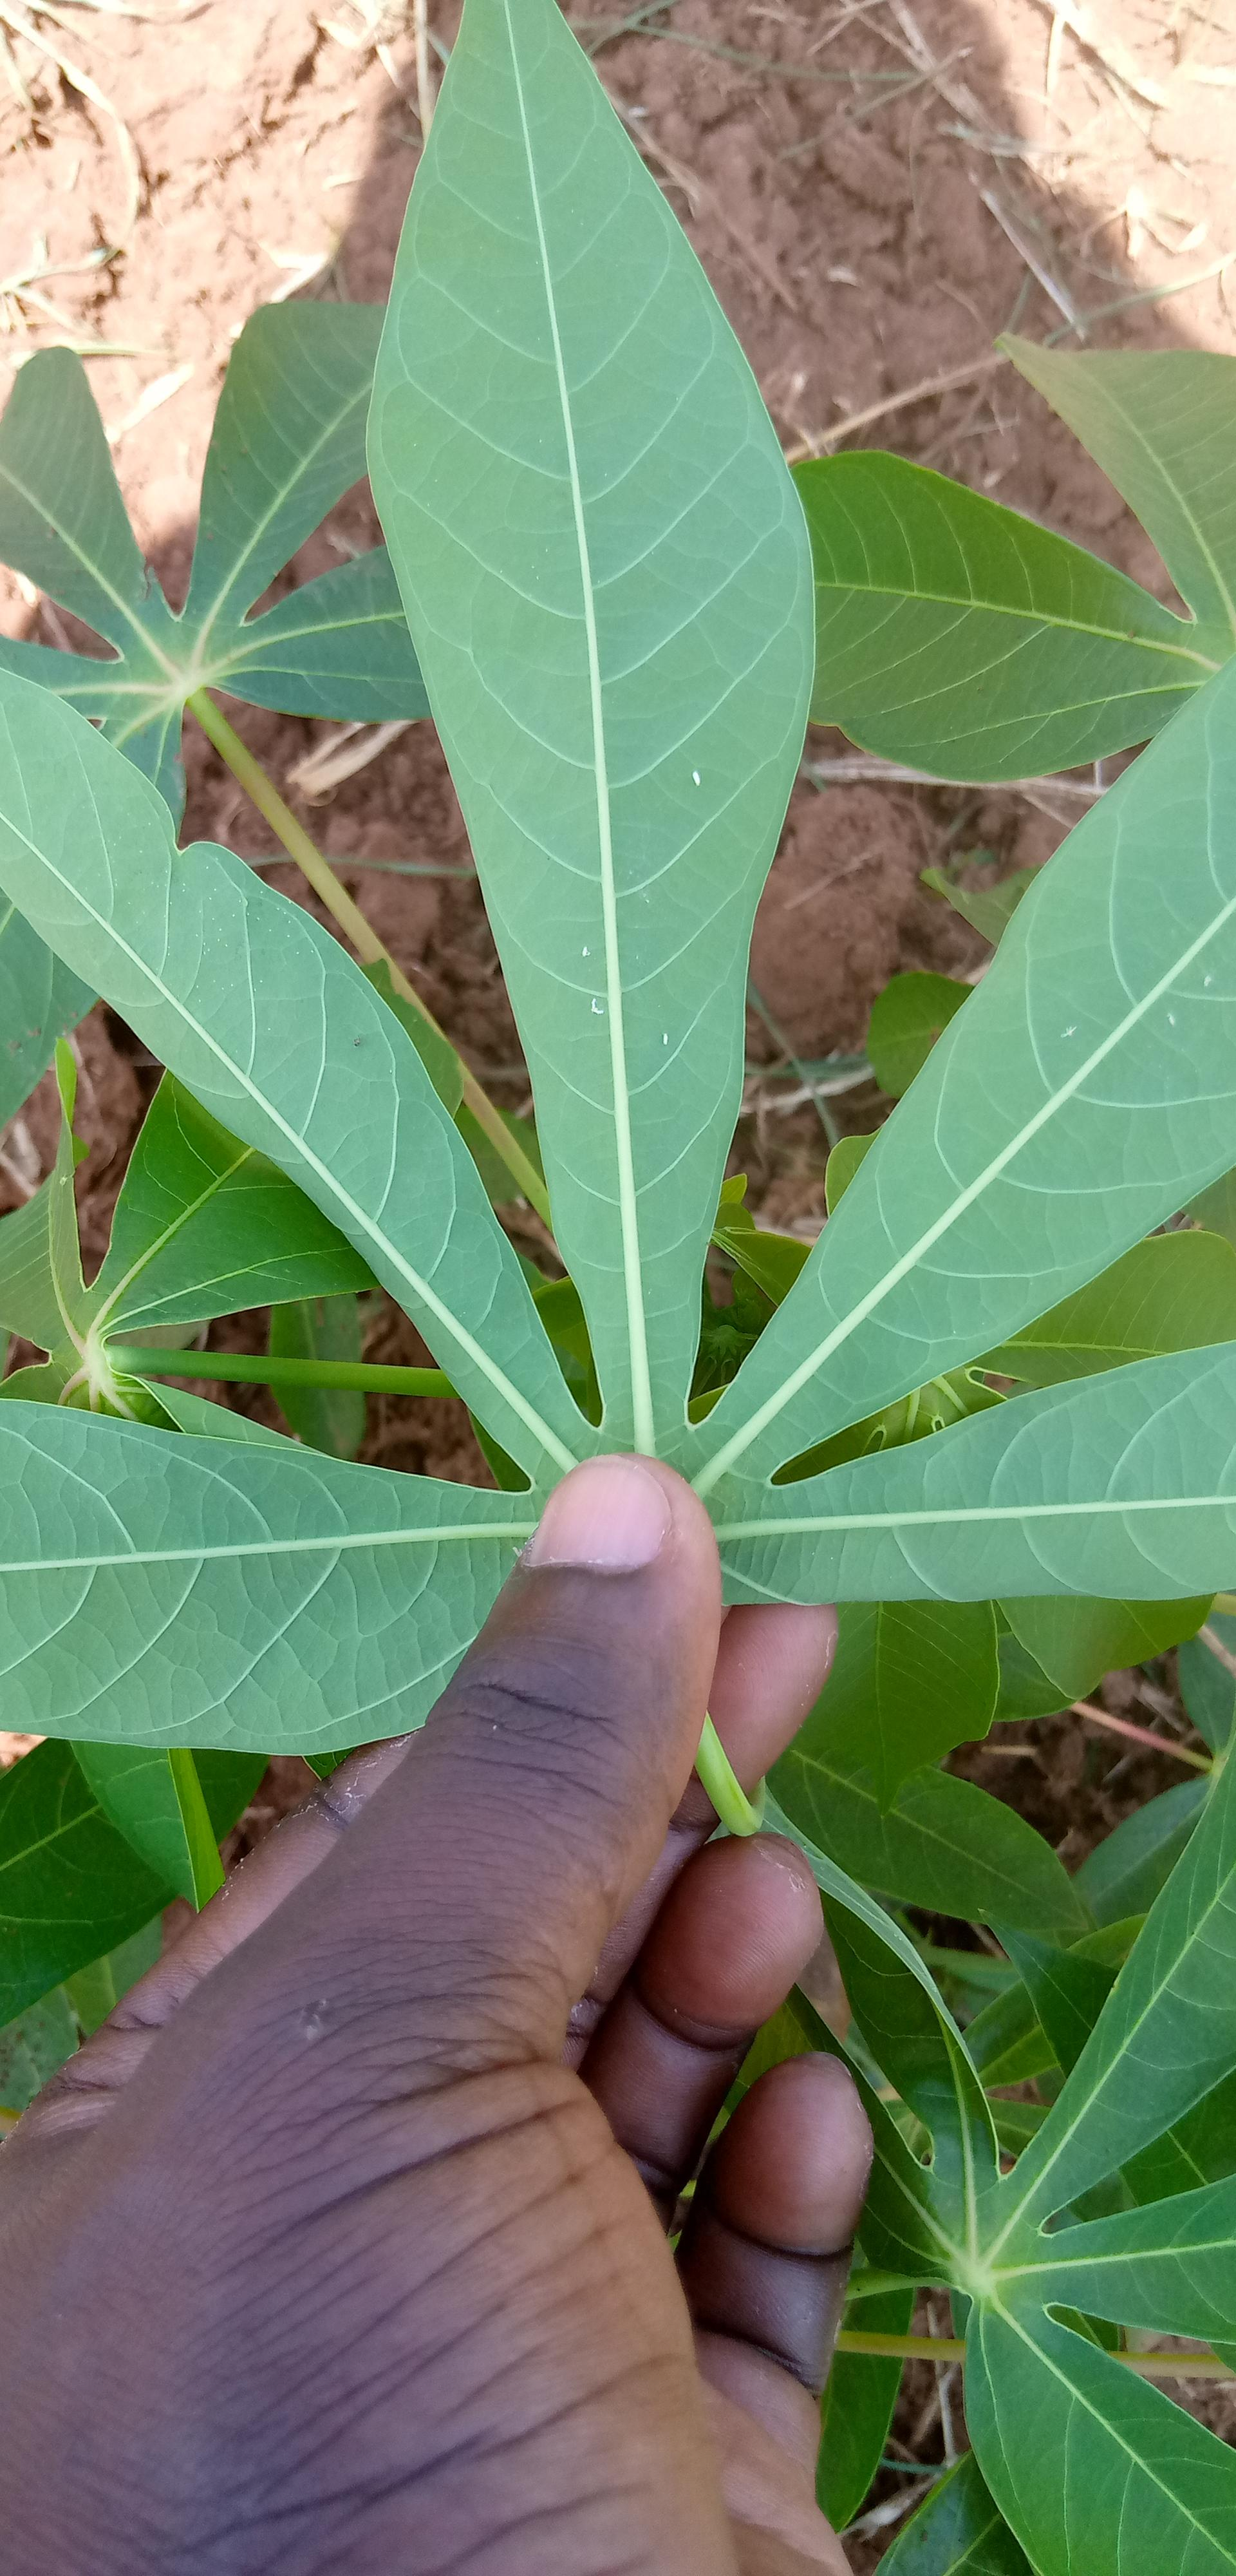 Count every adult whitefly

6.